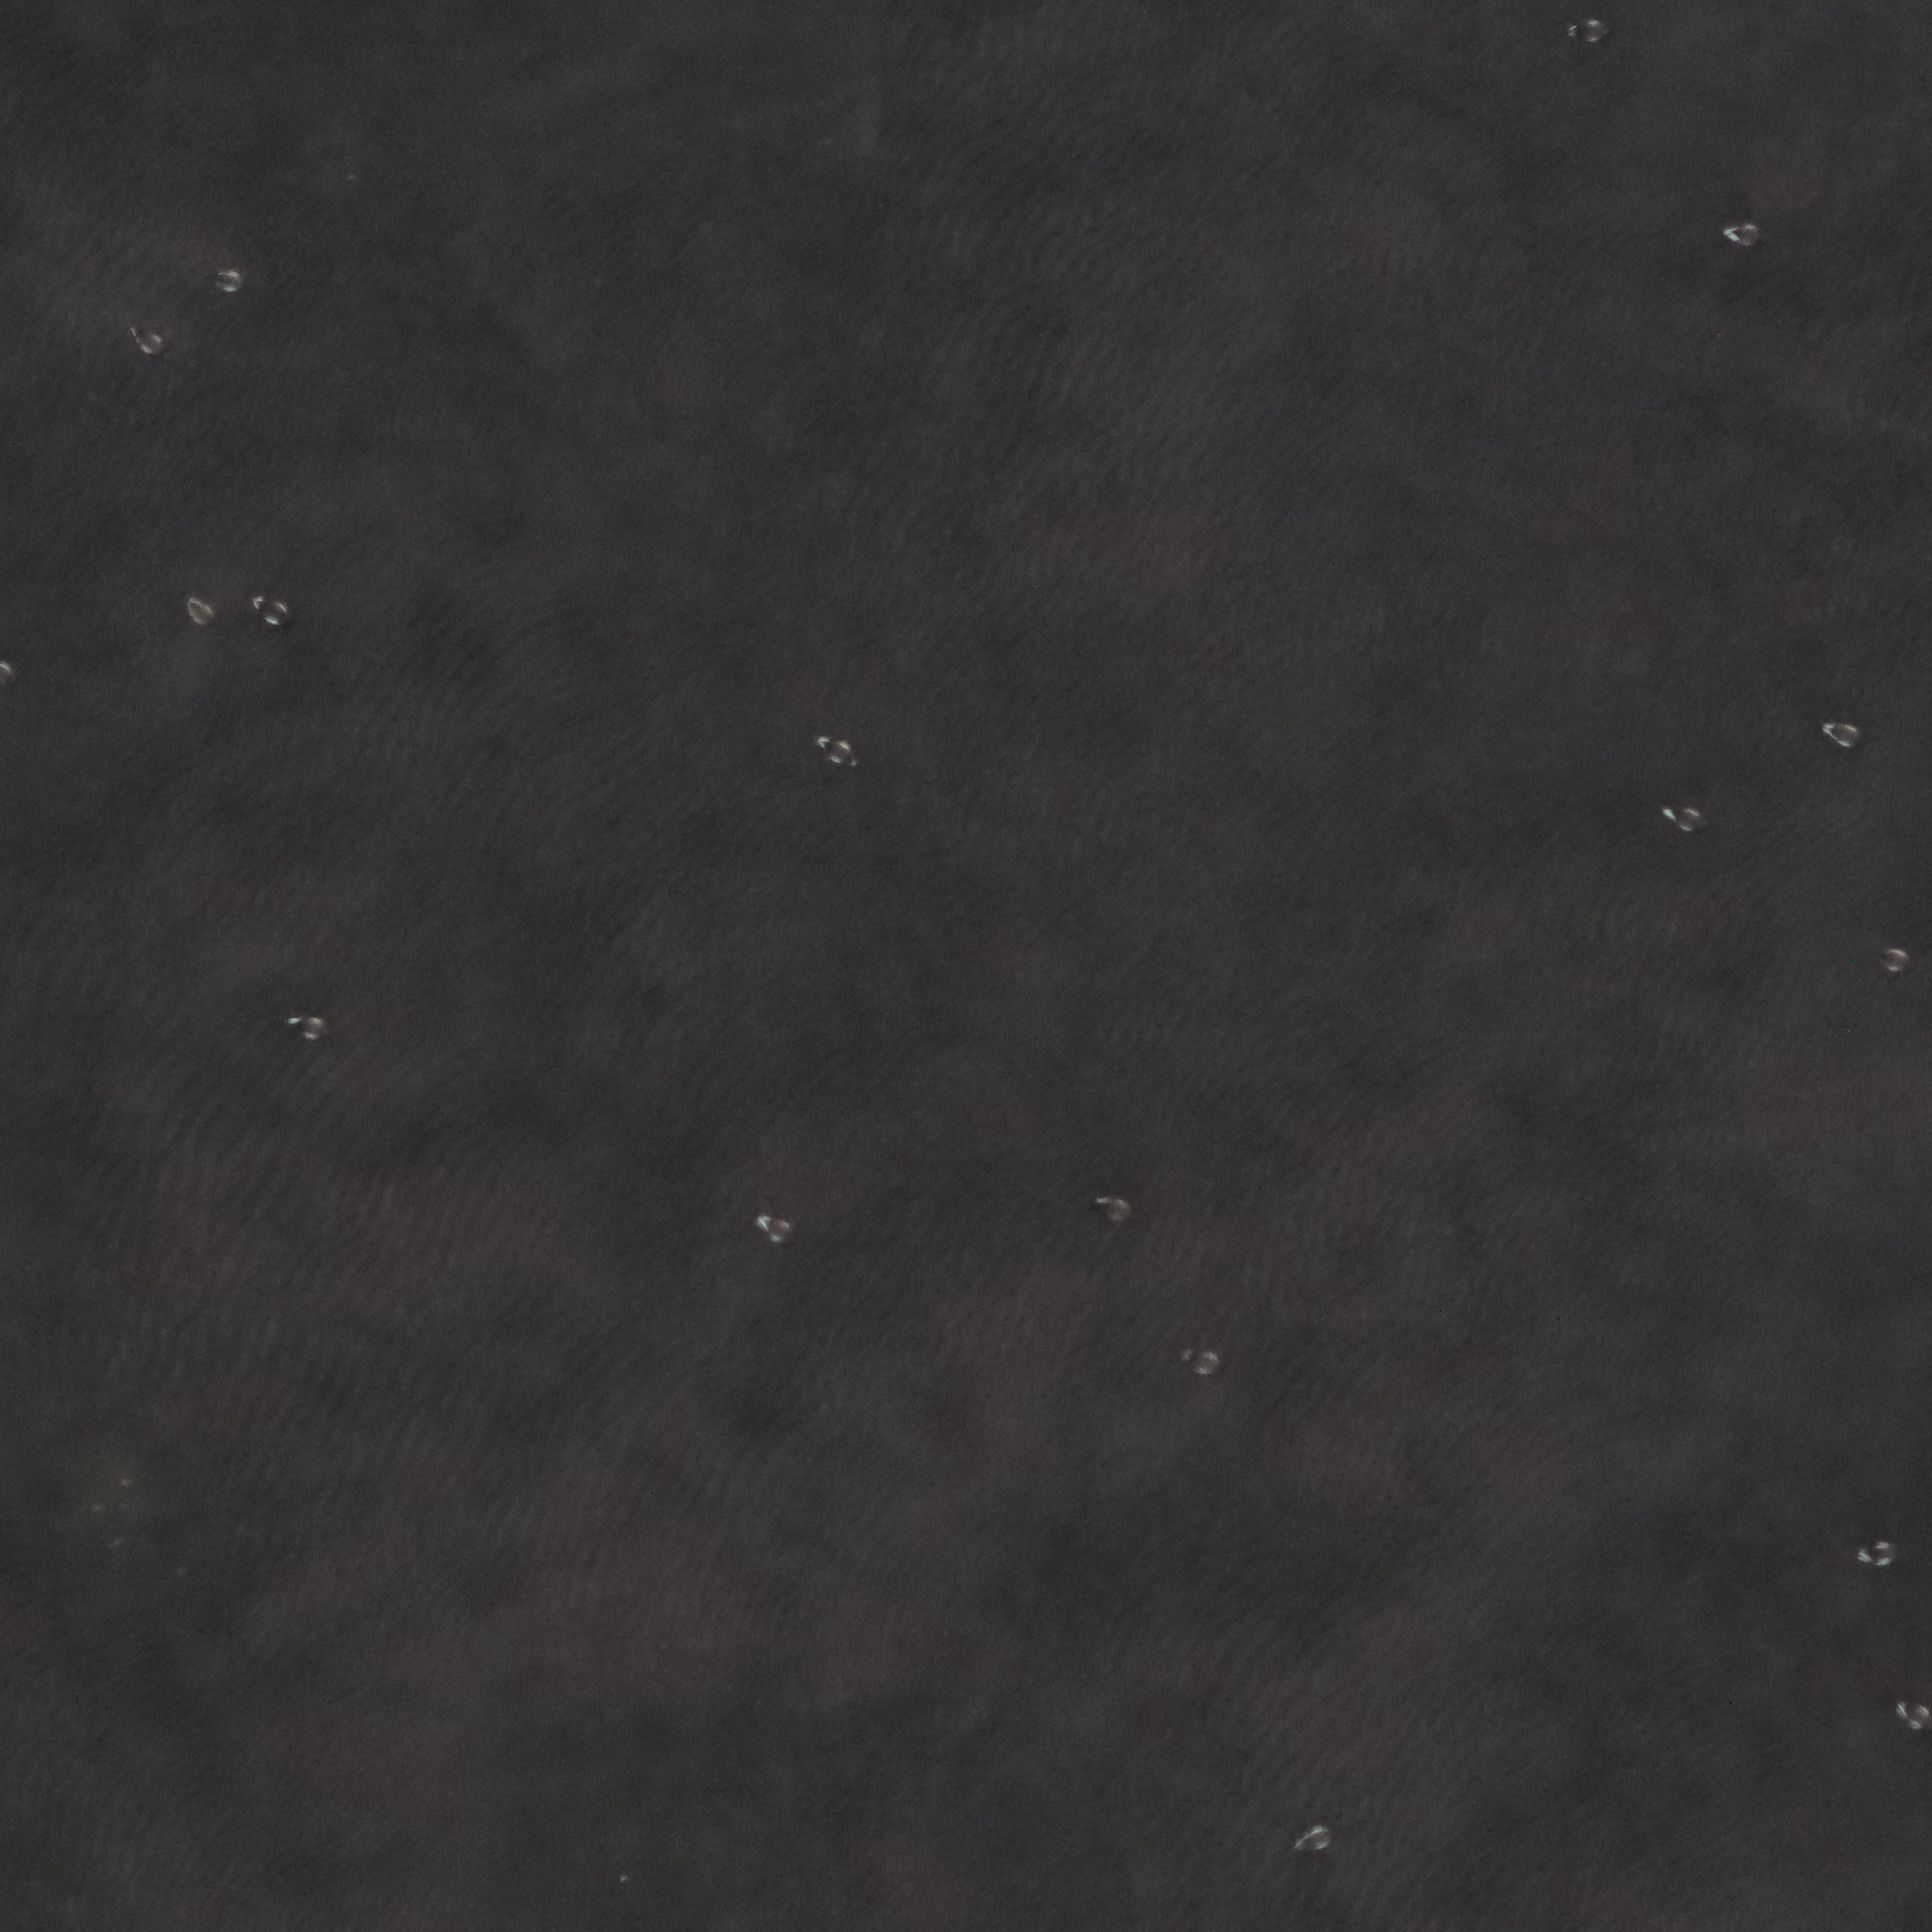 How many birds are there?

18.